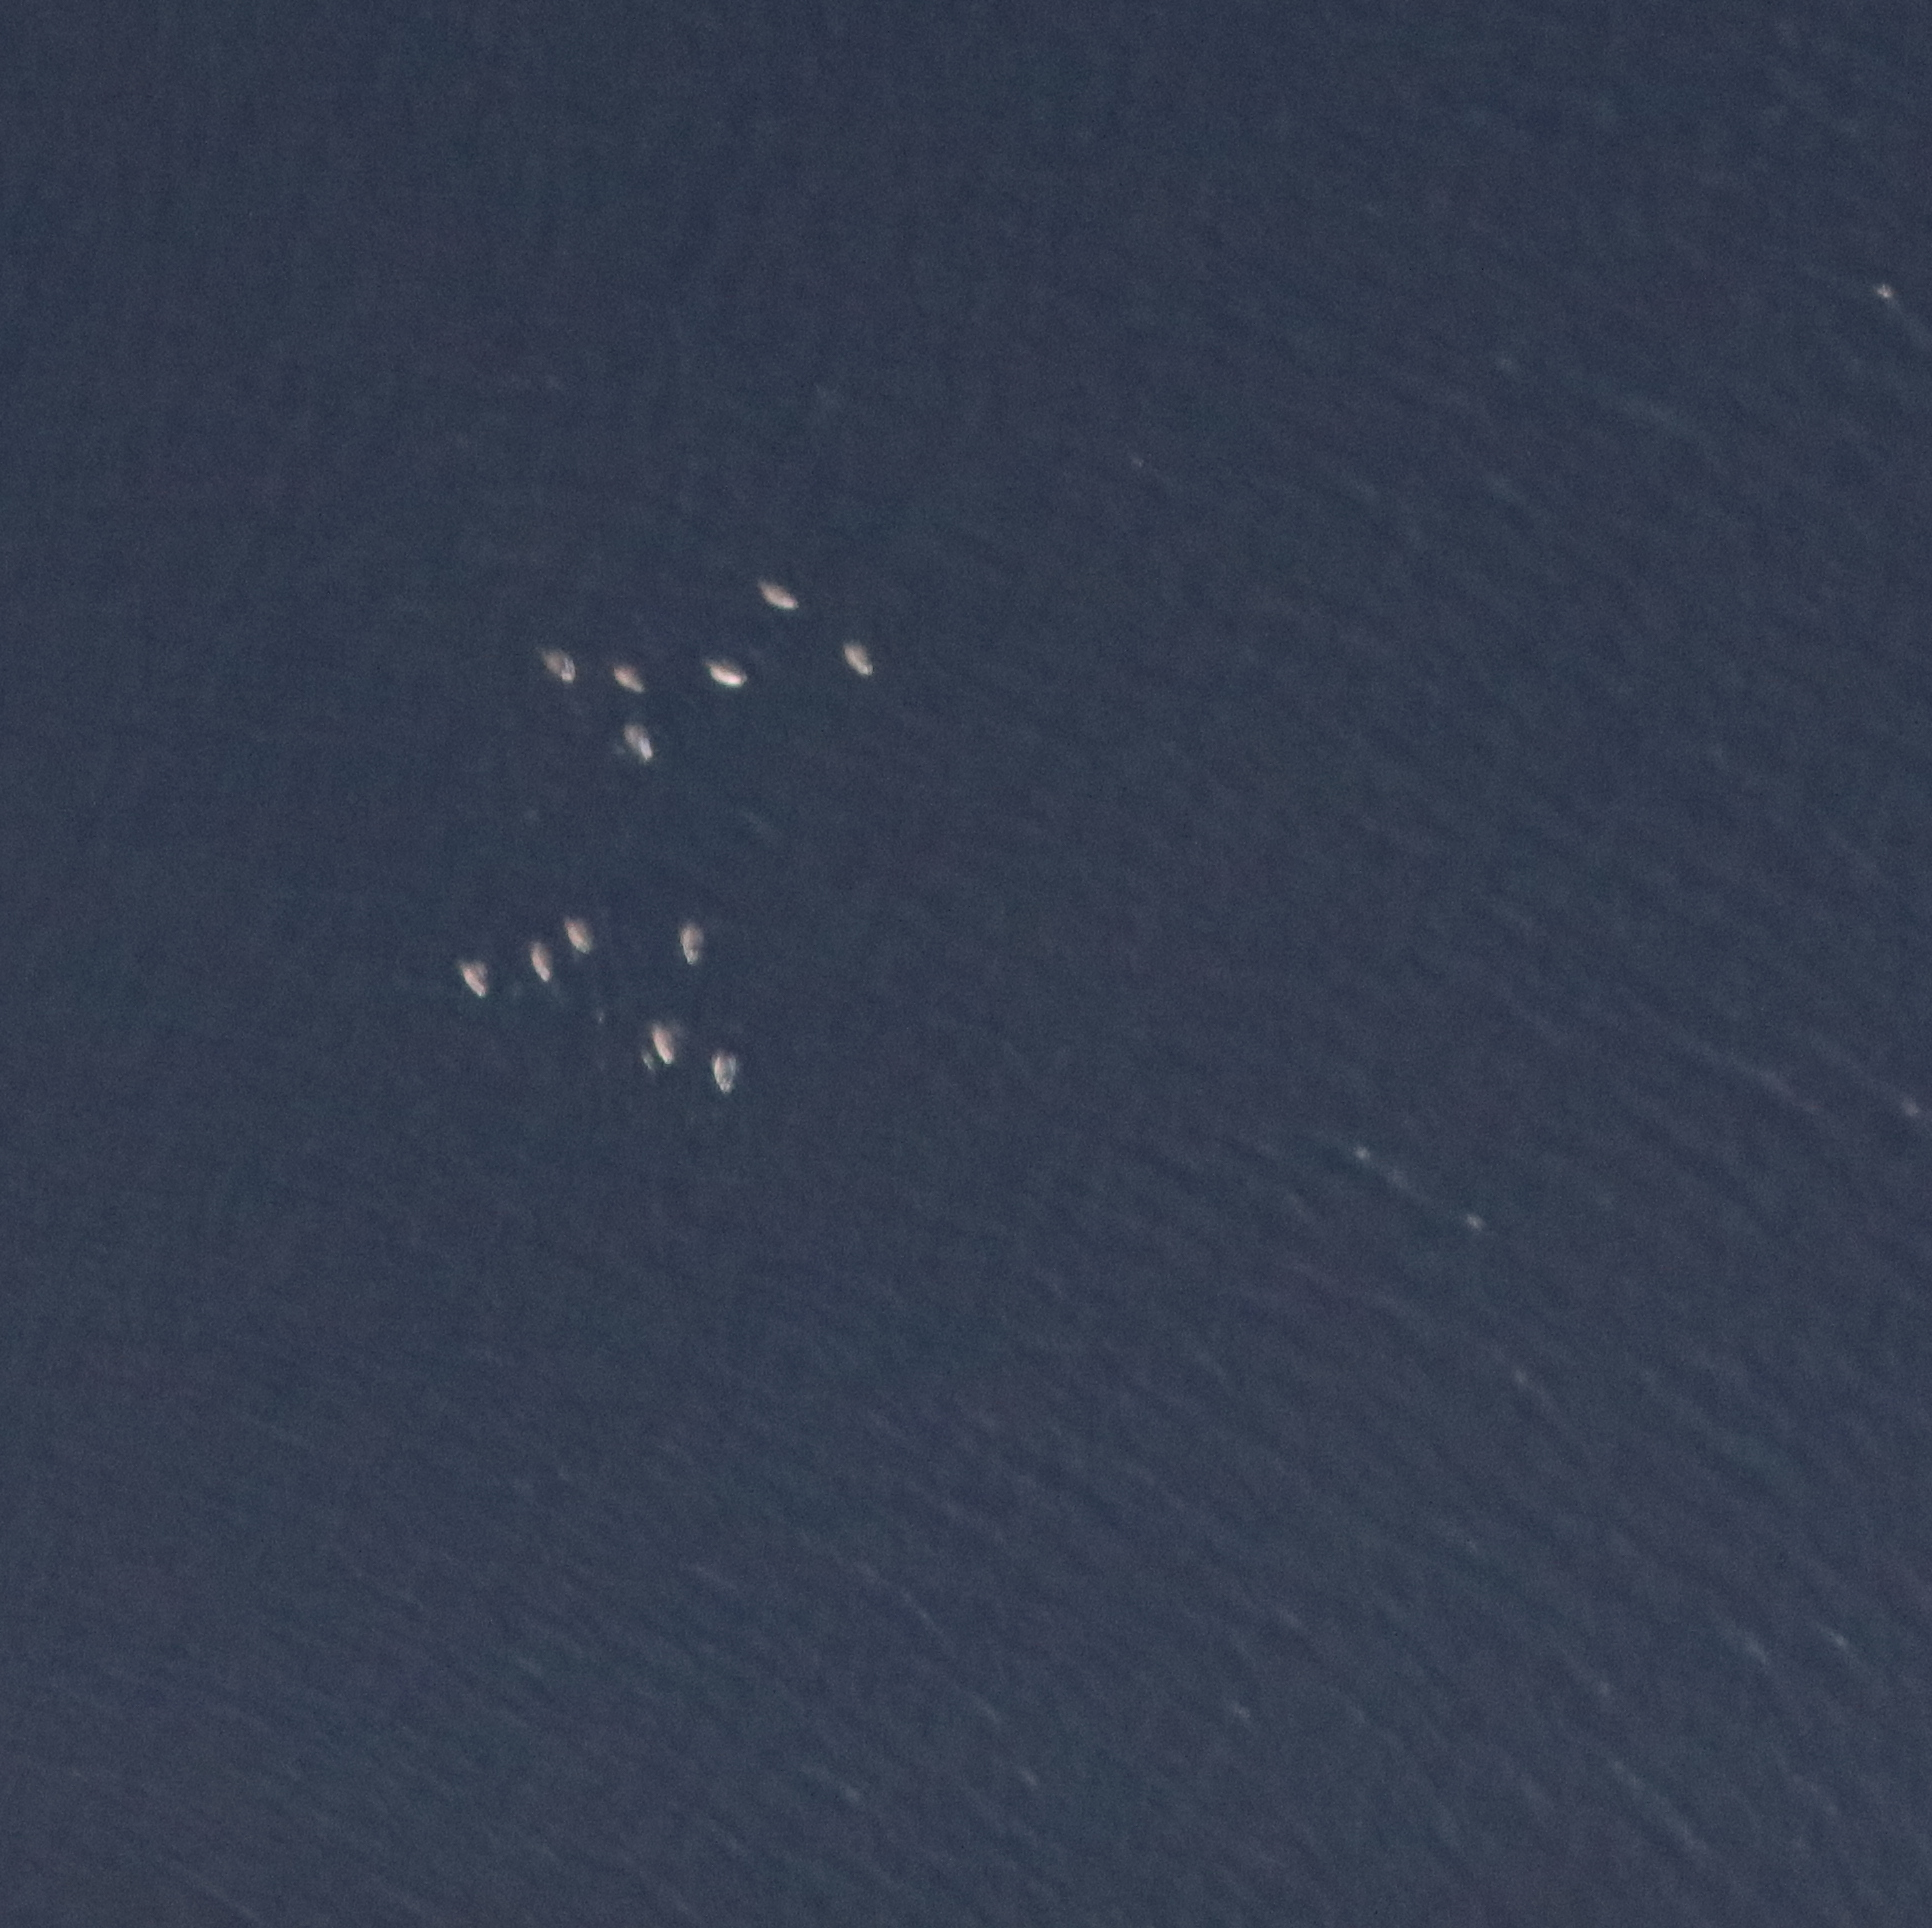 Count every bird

12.